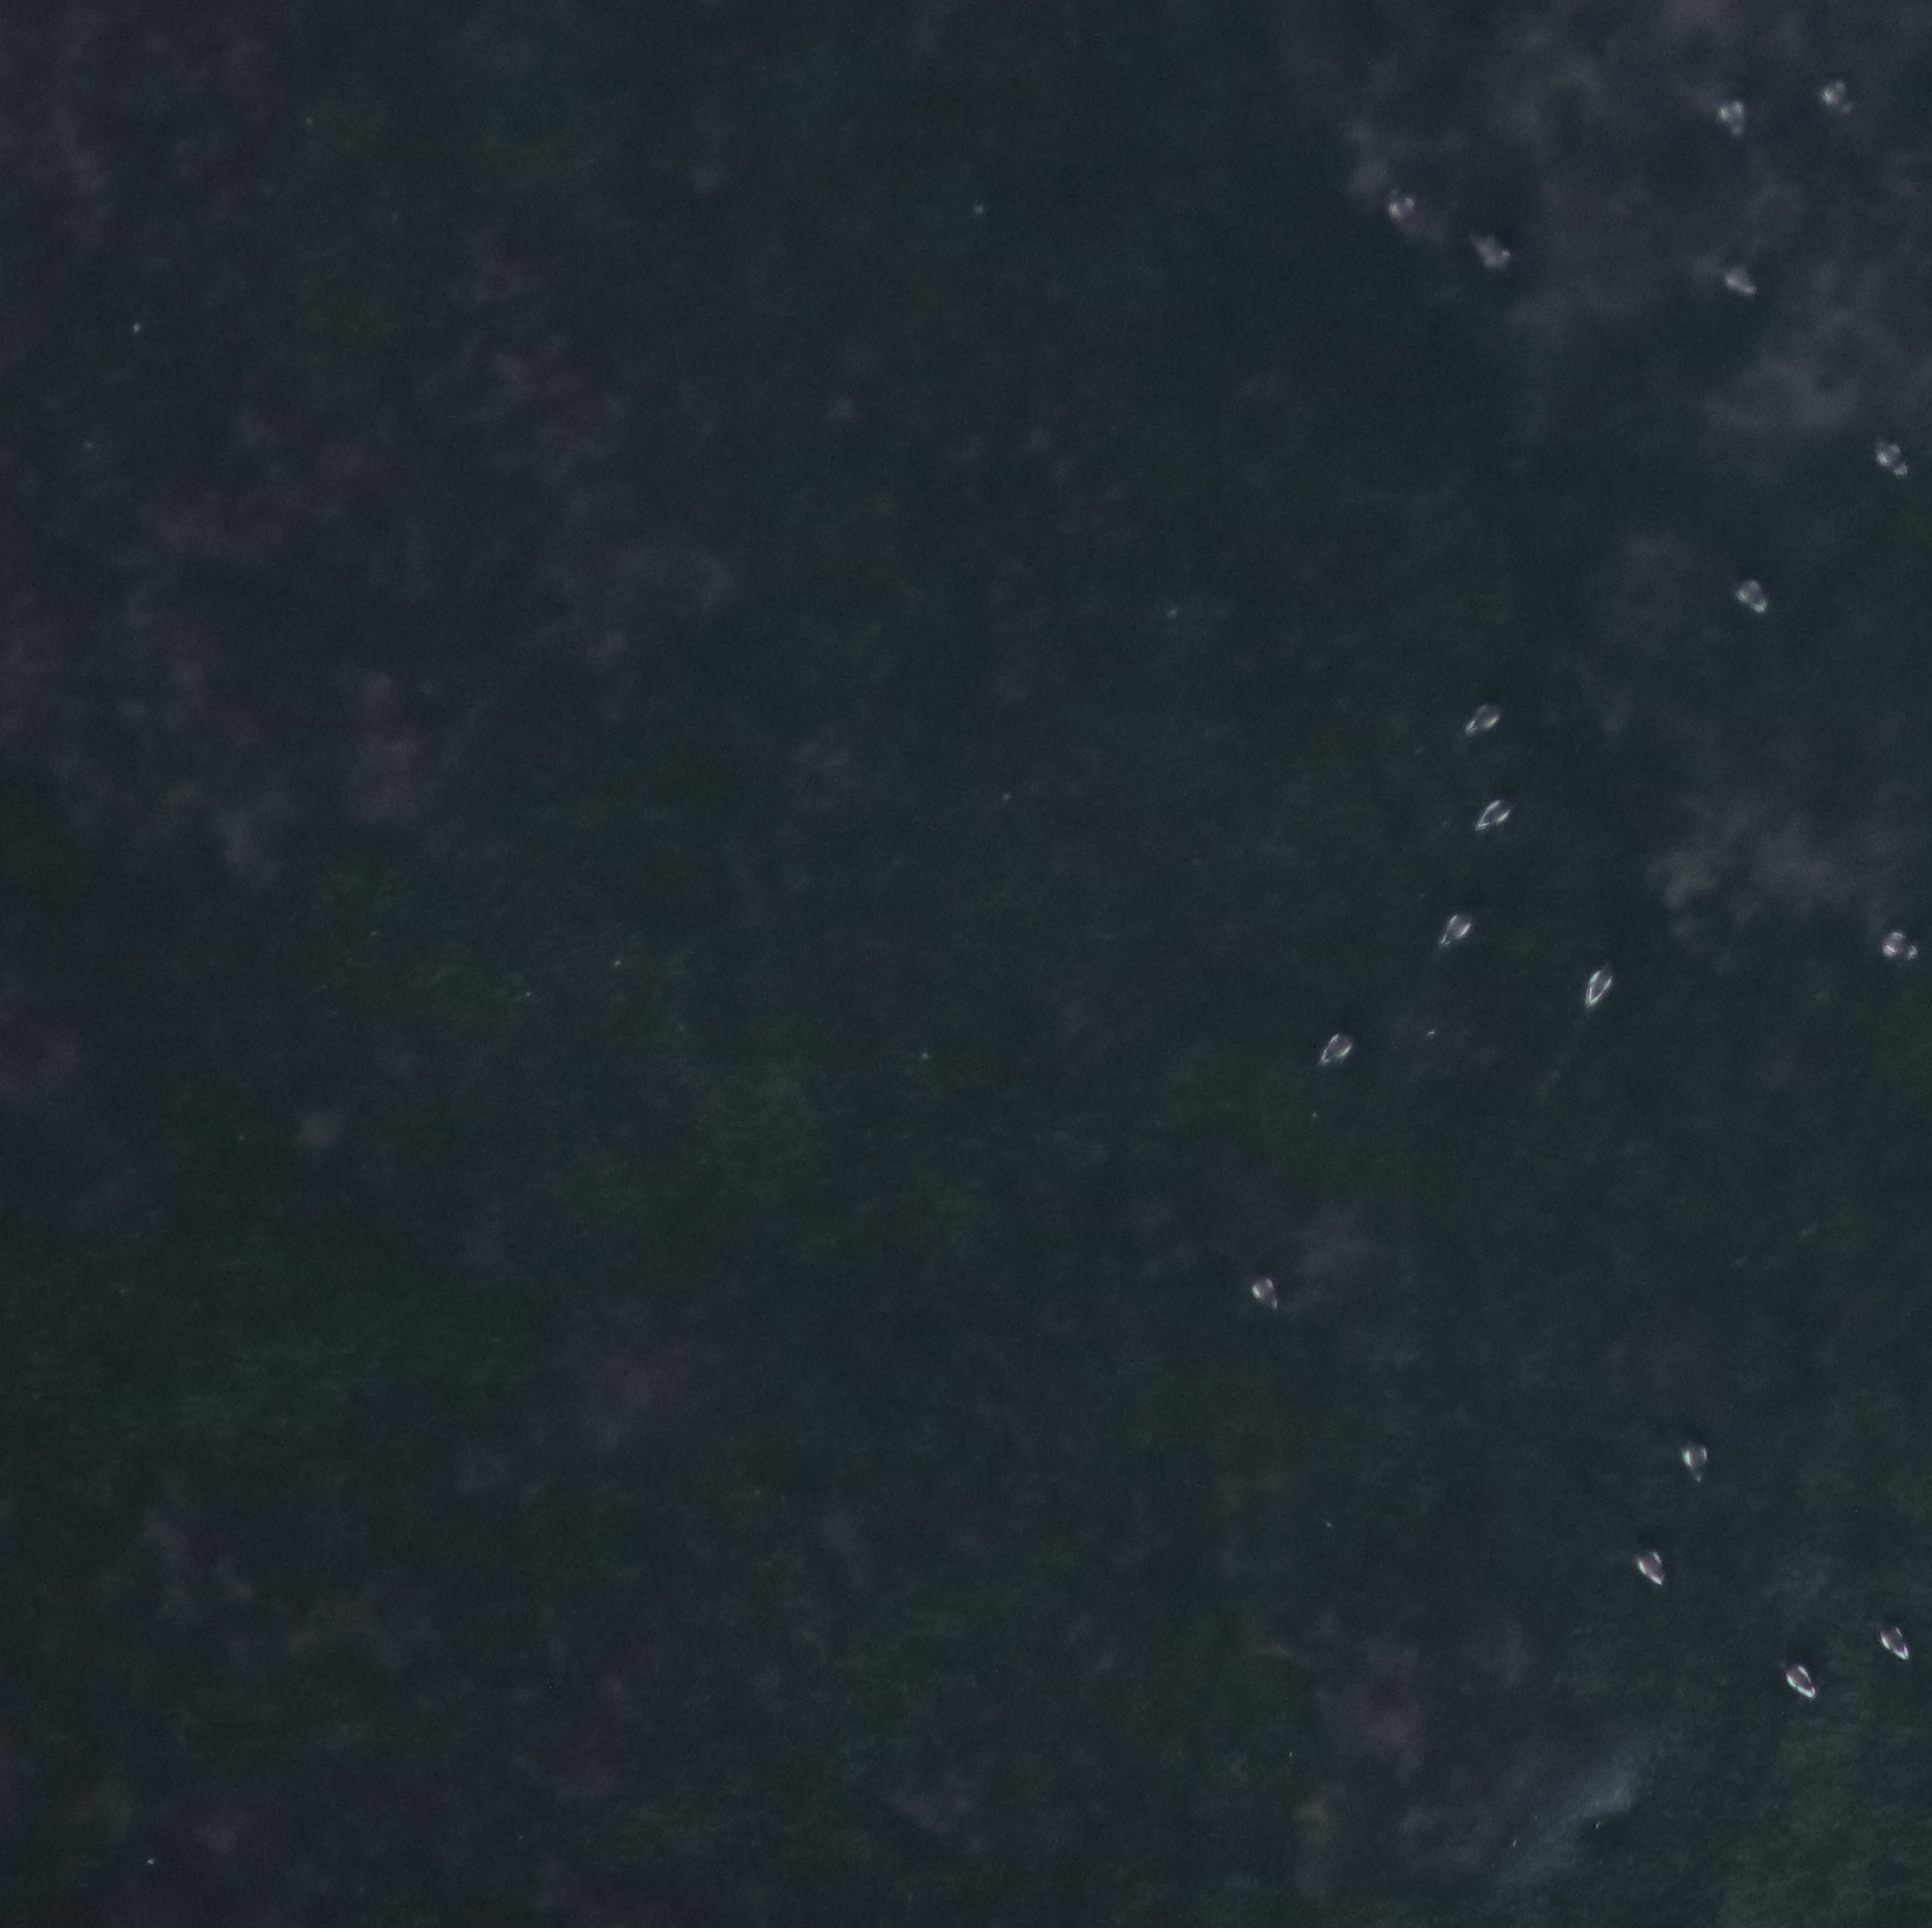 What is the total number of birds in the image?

18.